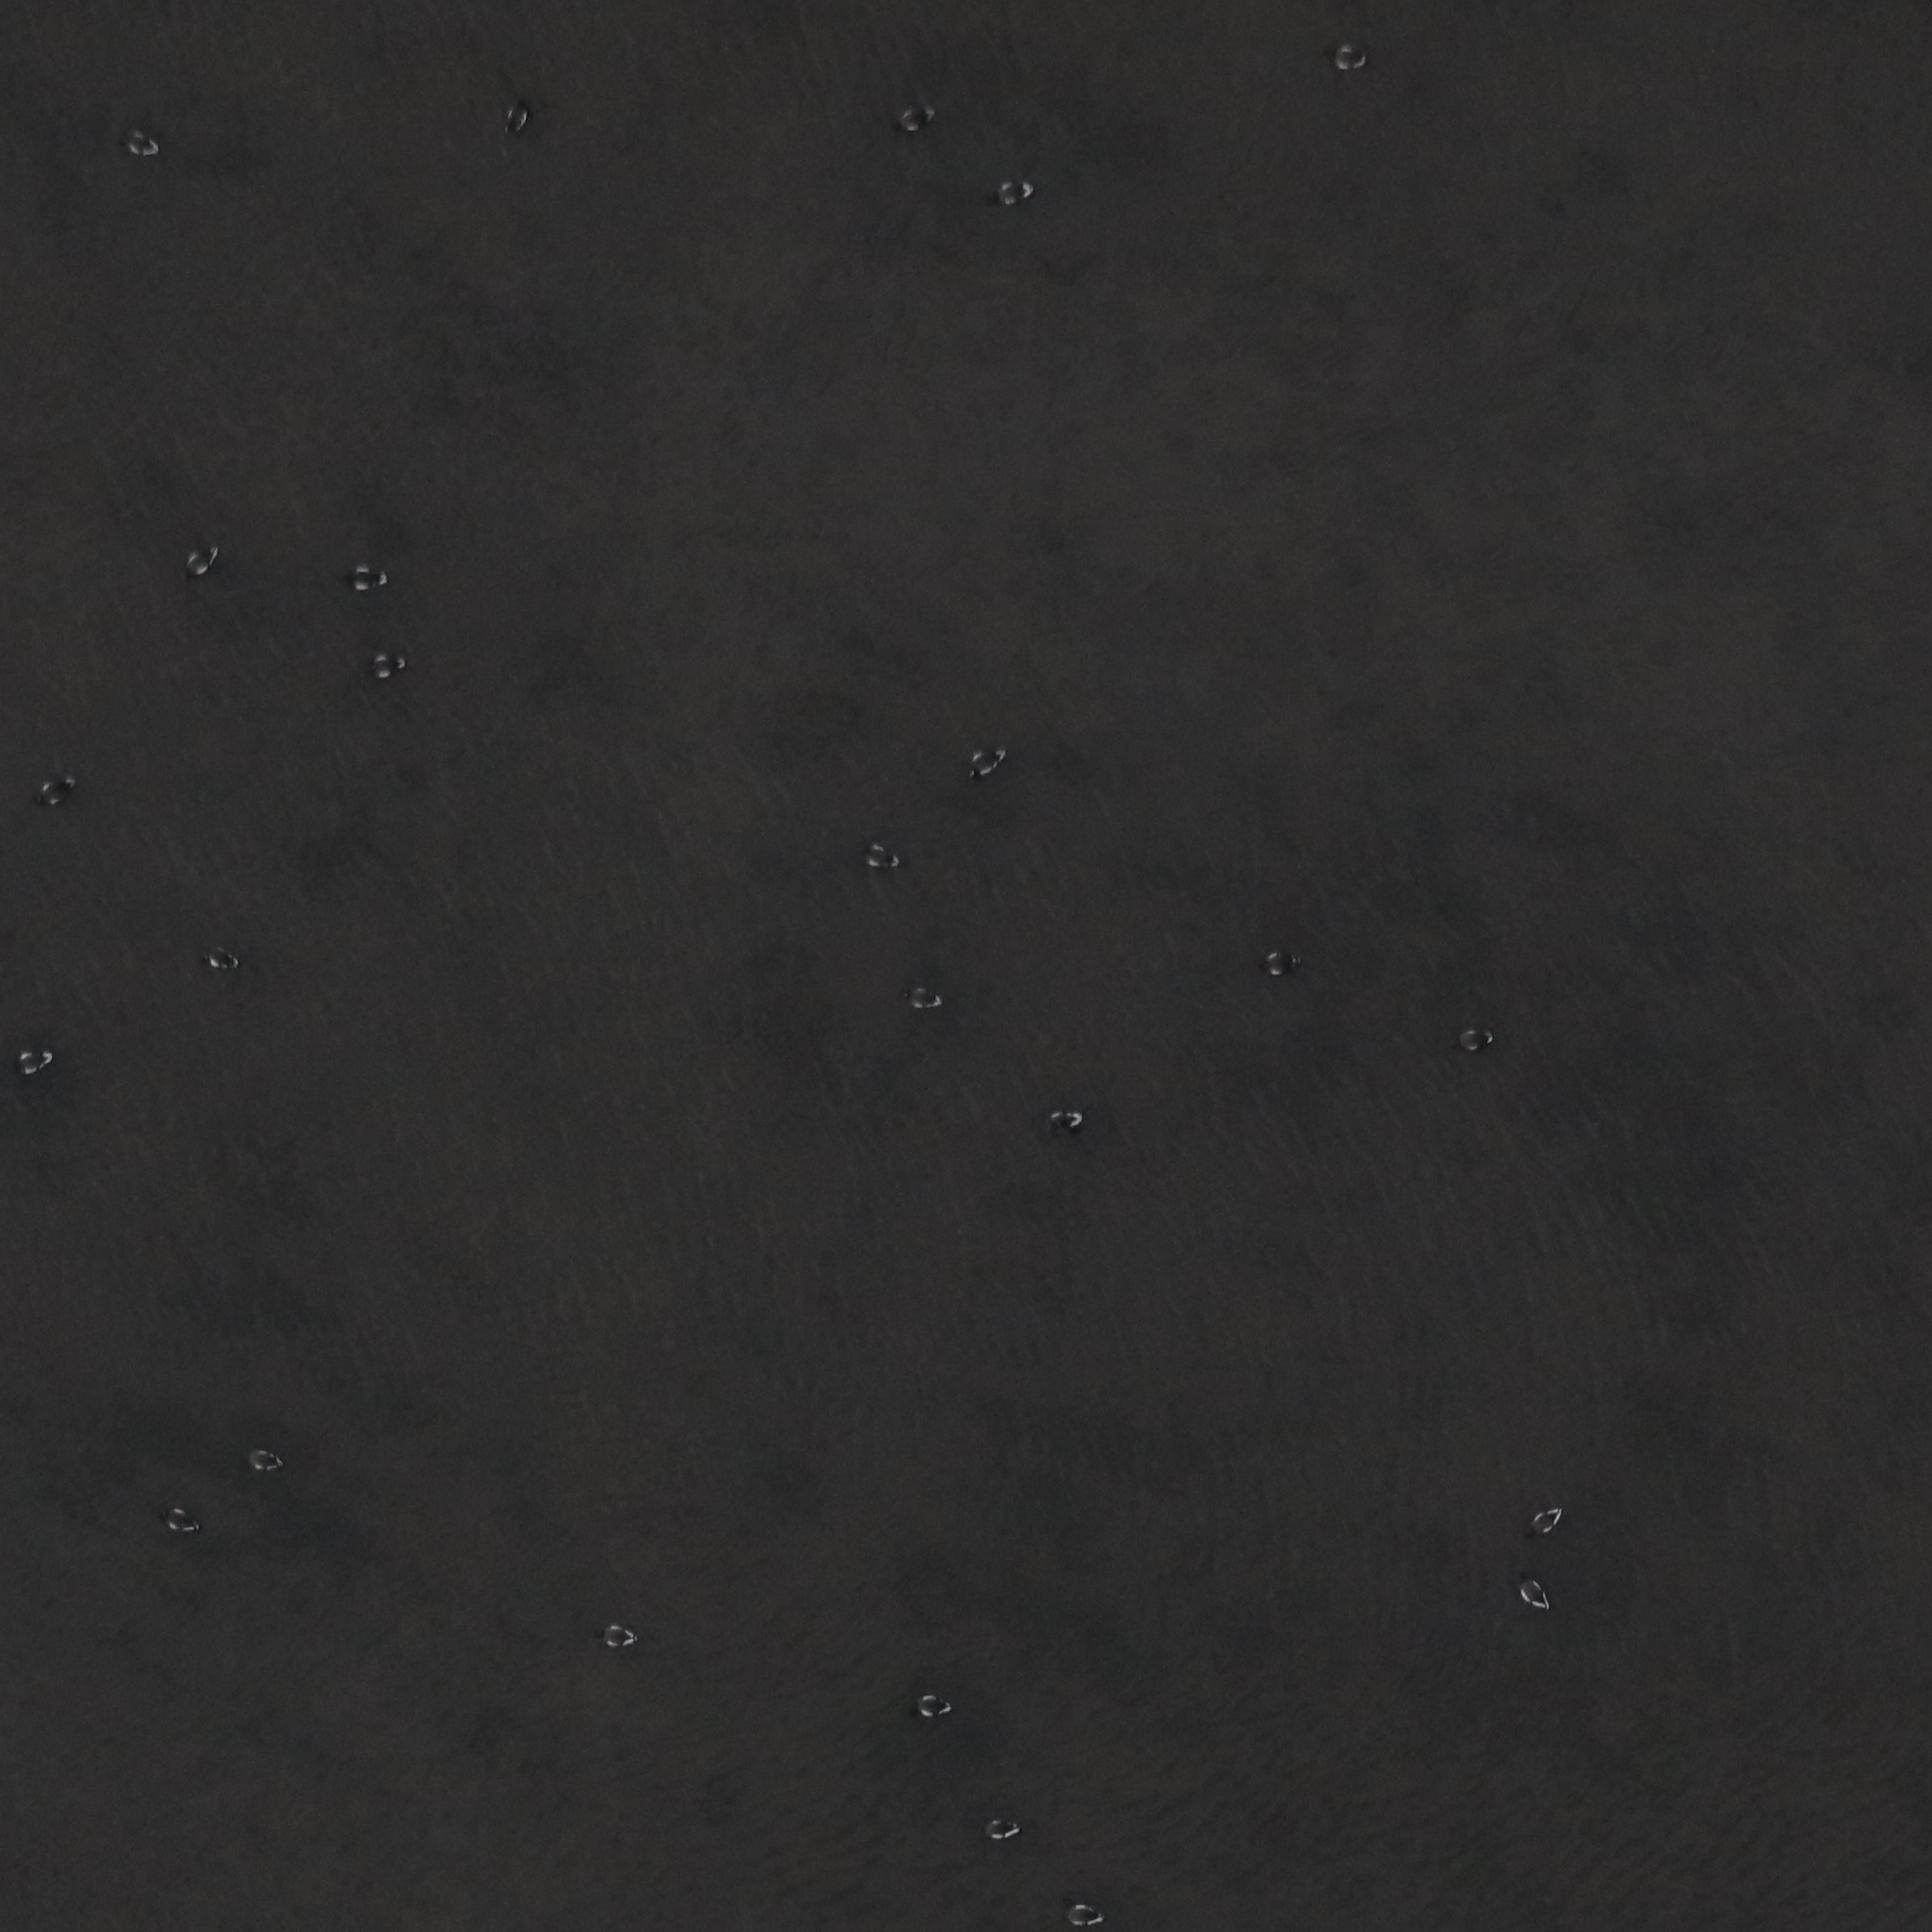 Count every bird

25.